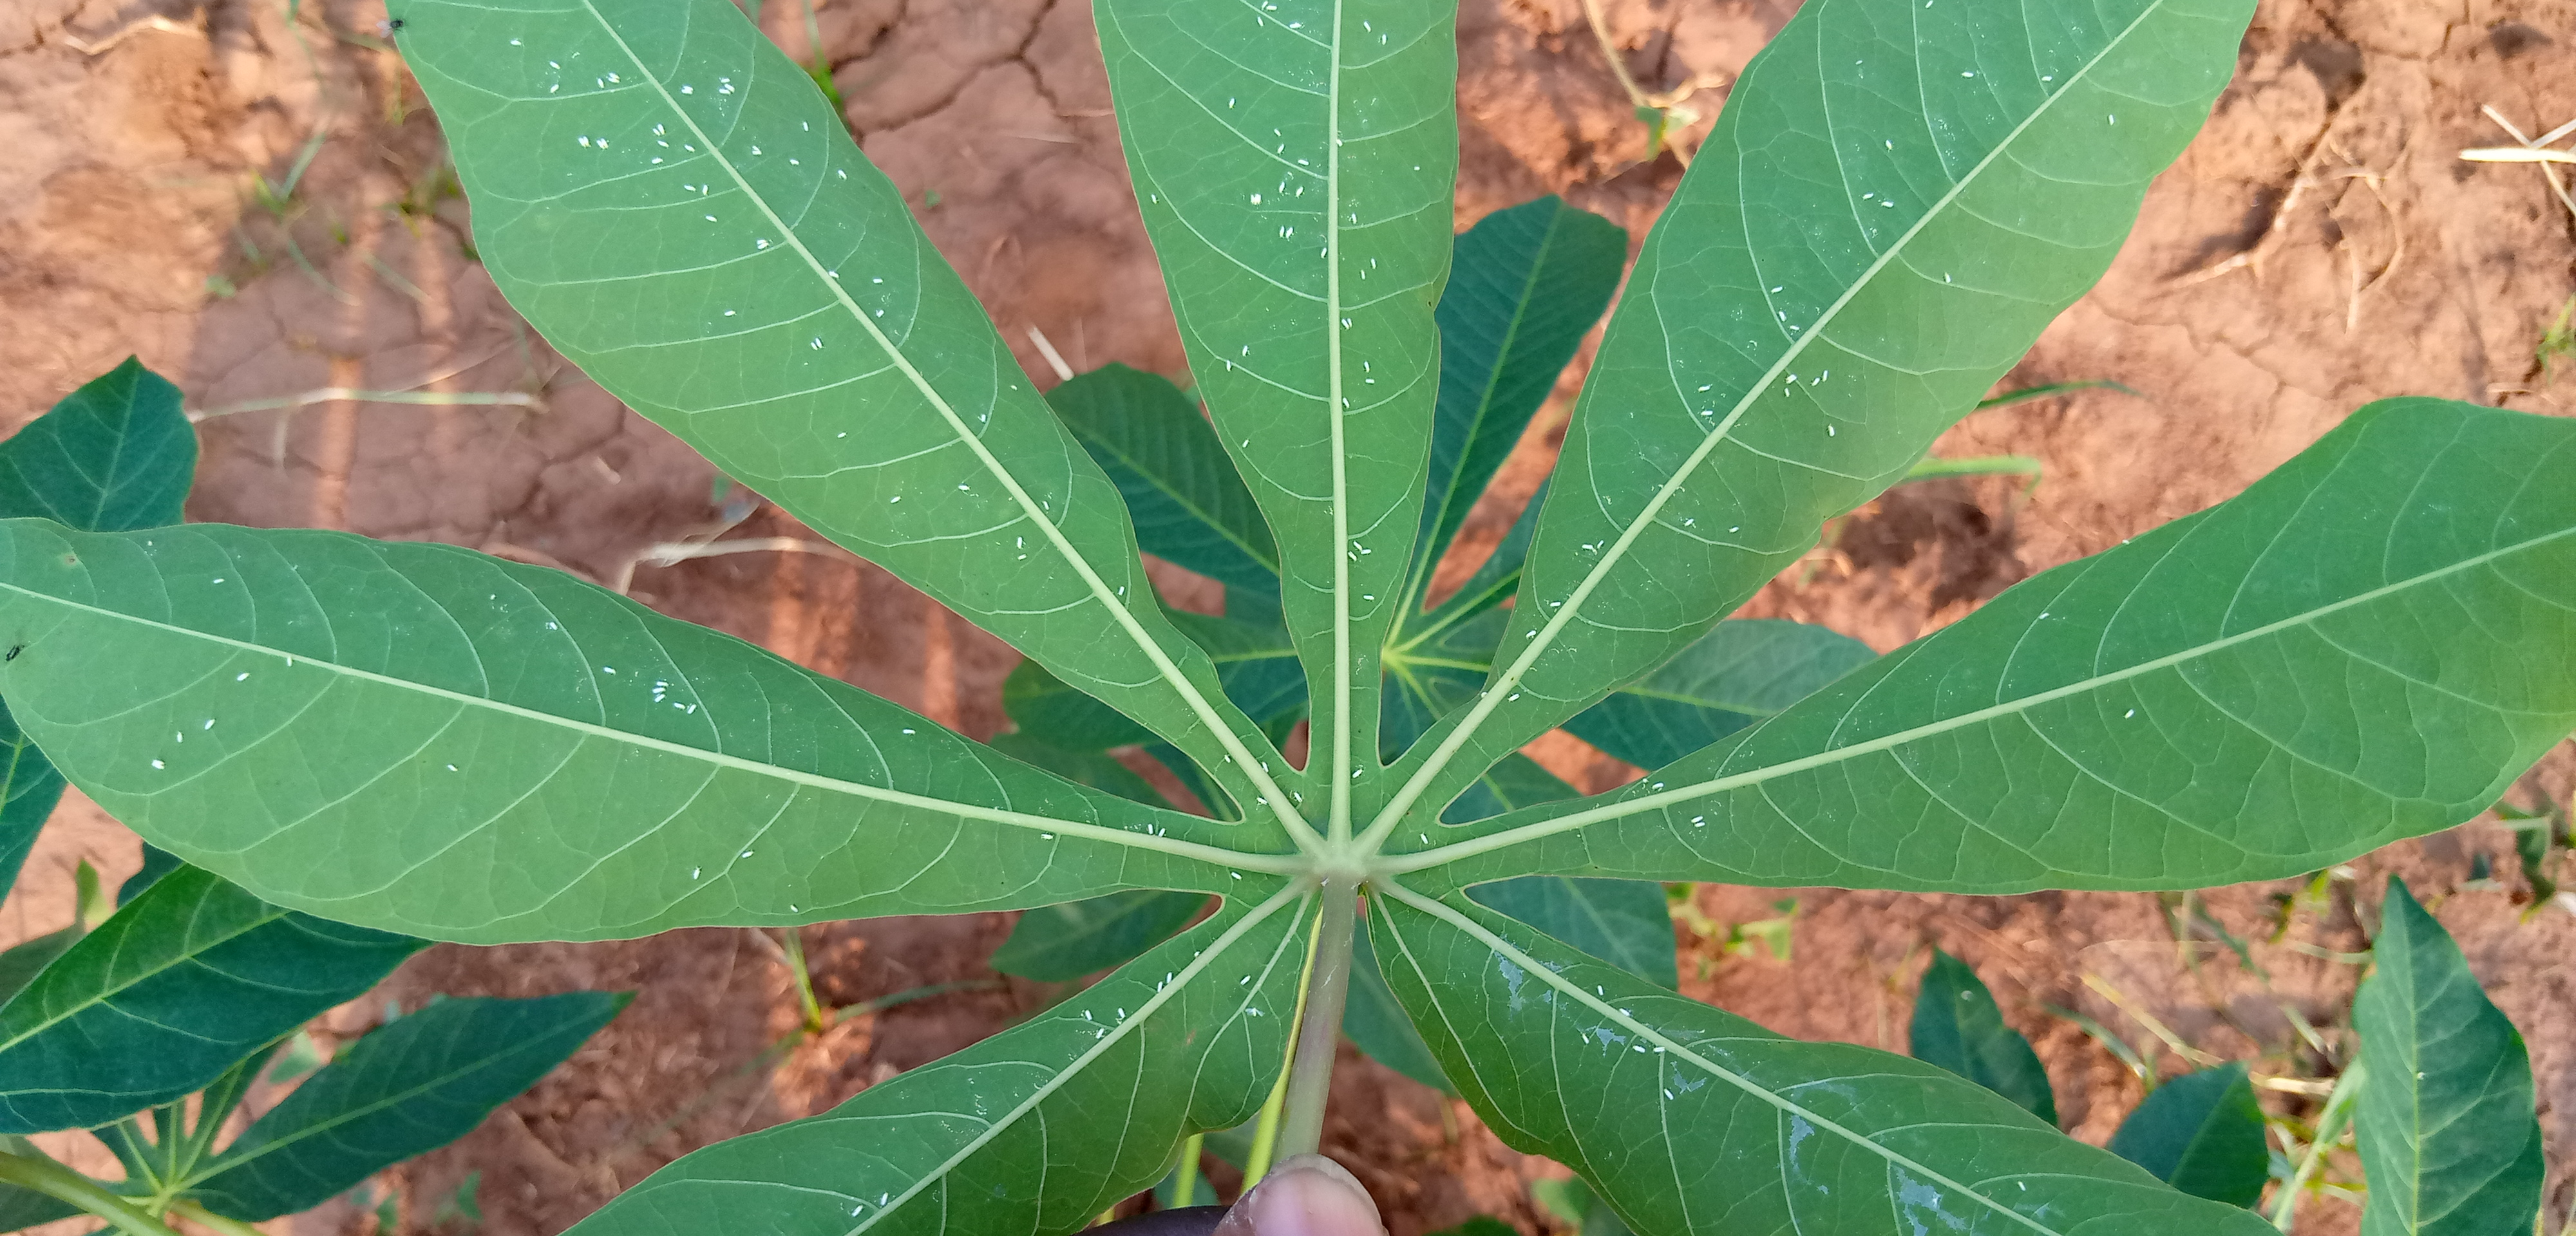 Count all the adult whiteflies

148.